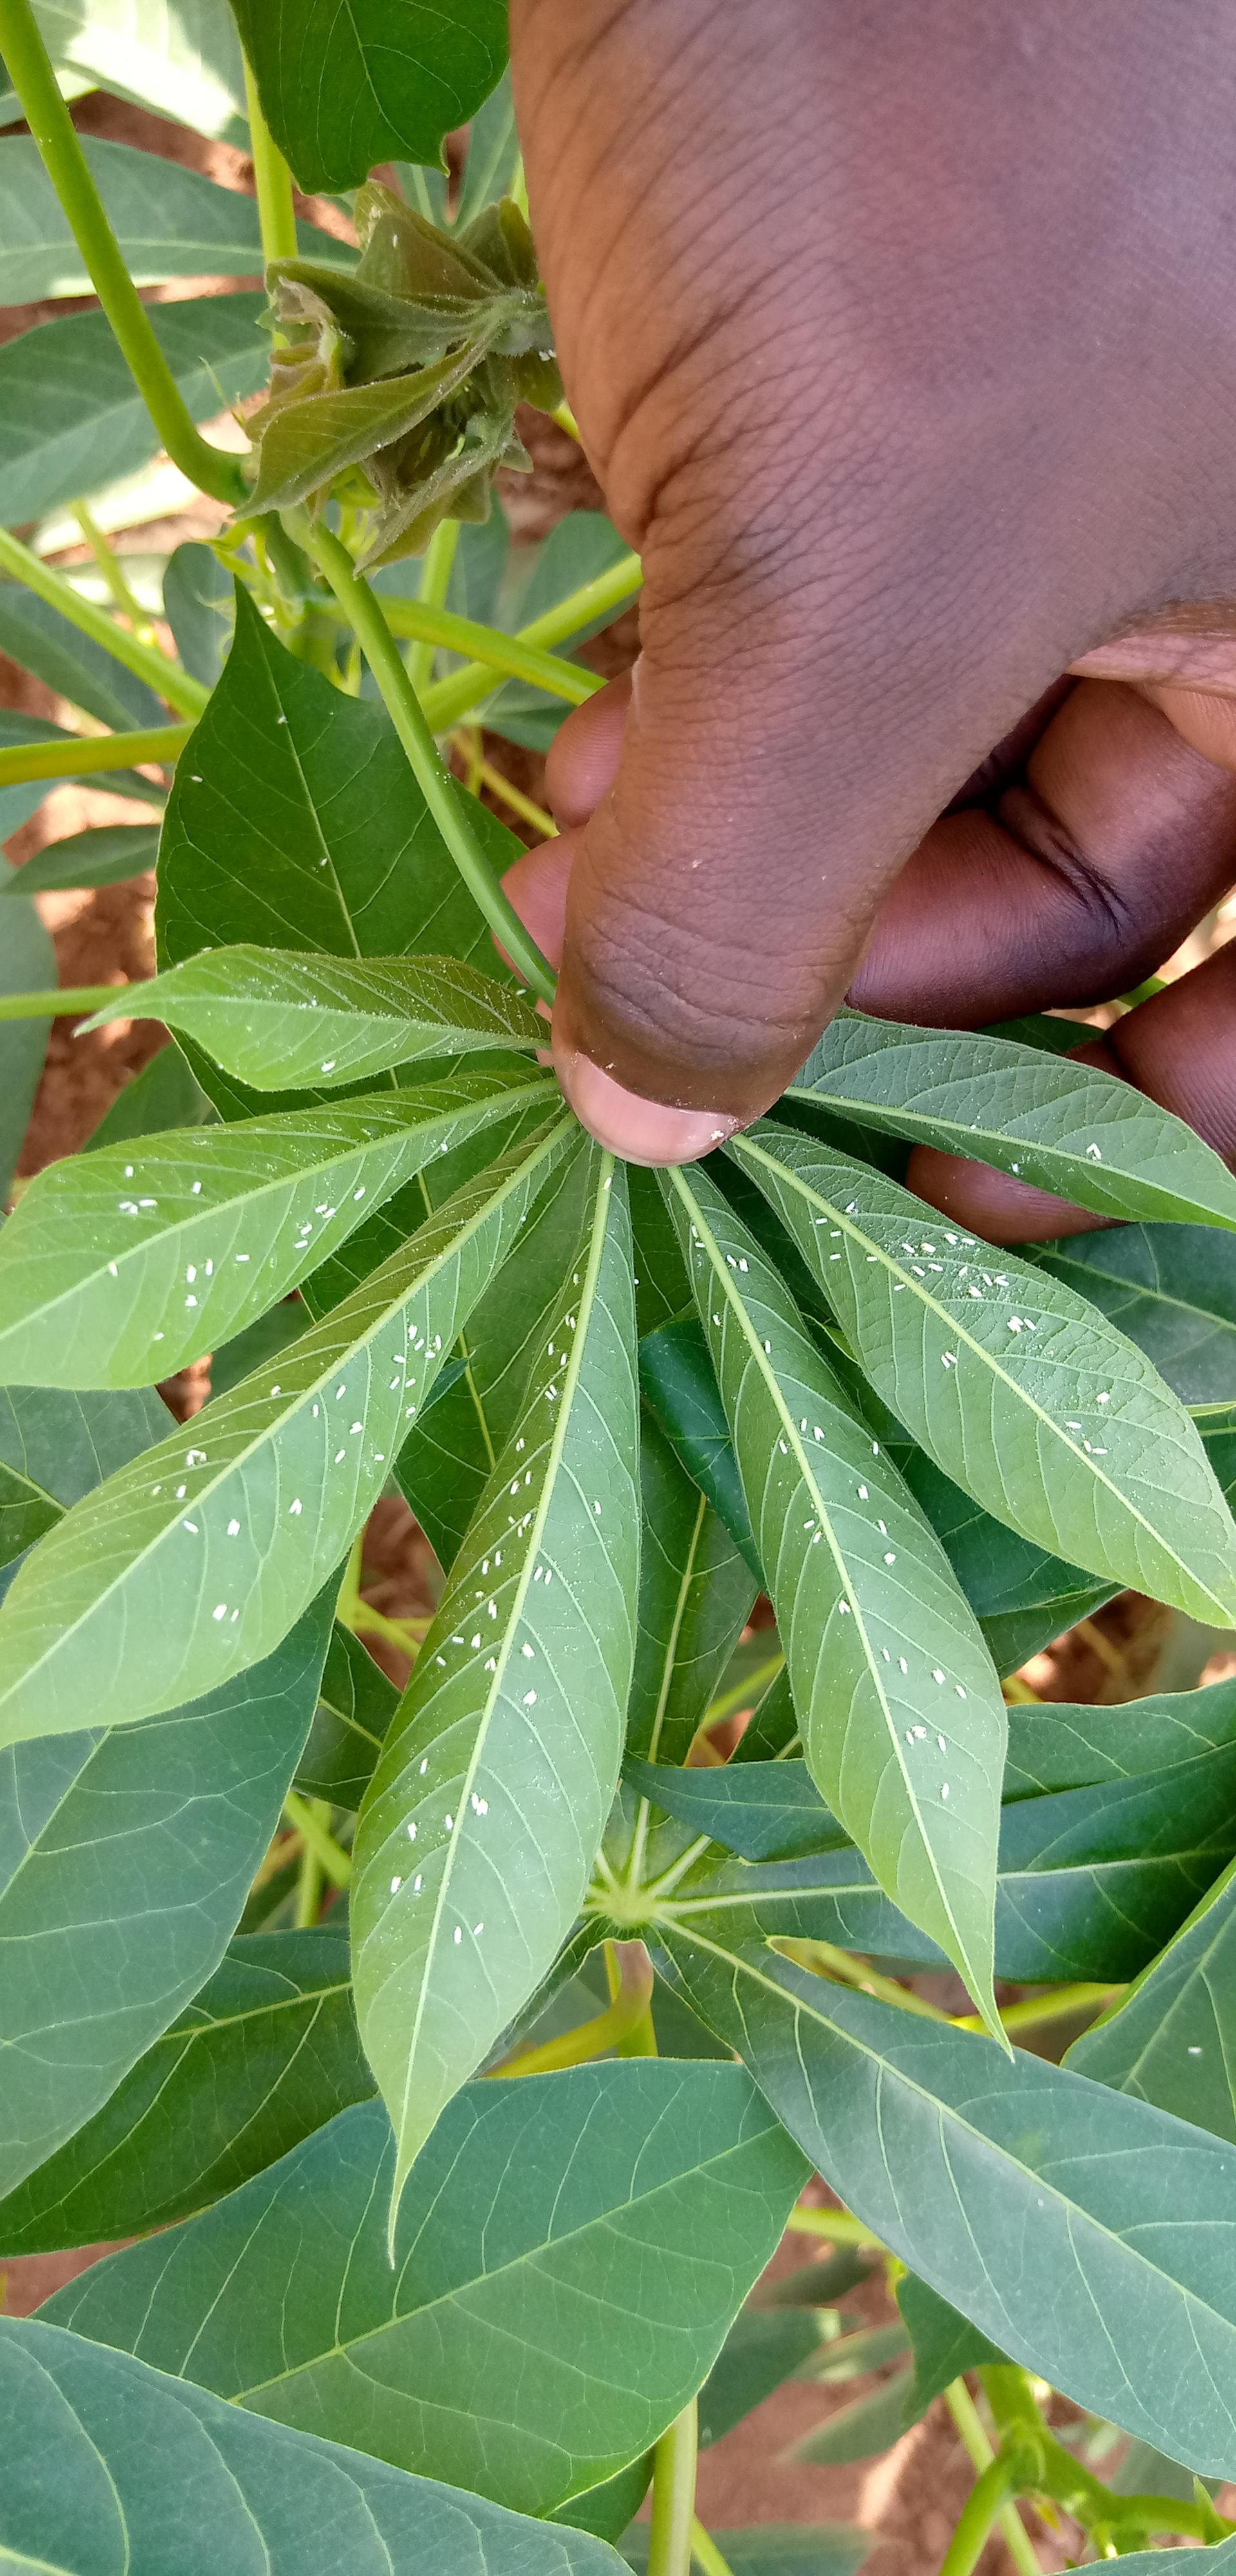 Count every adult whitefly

158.